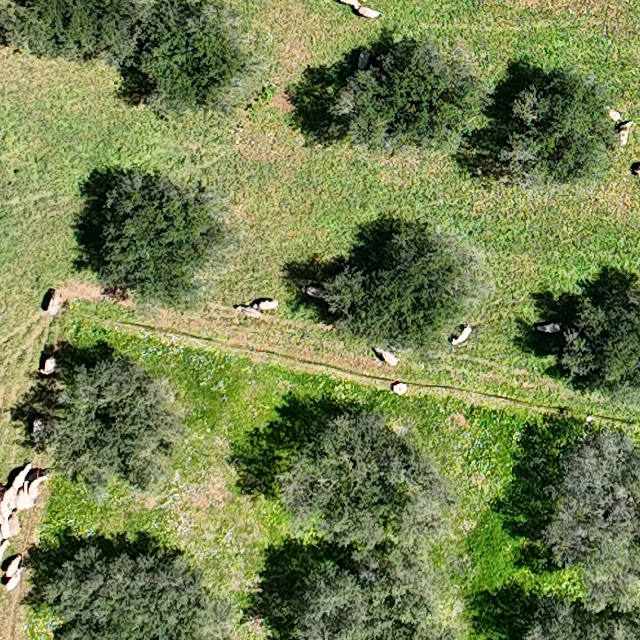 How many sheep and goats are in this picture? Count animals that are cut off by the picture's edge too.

25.